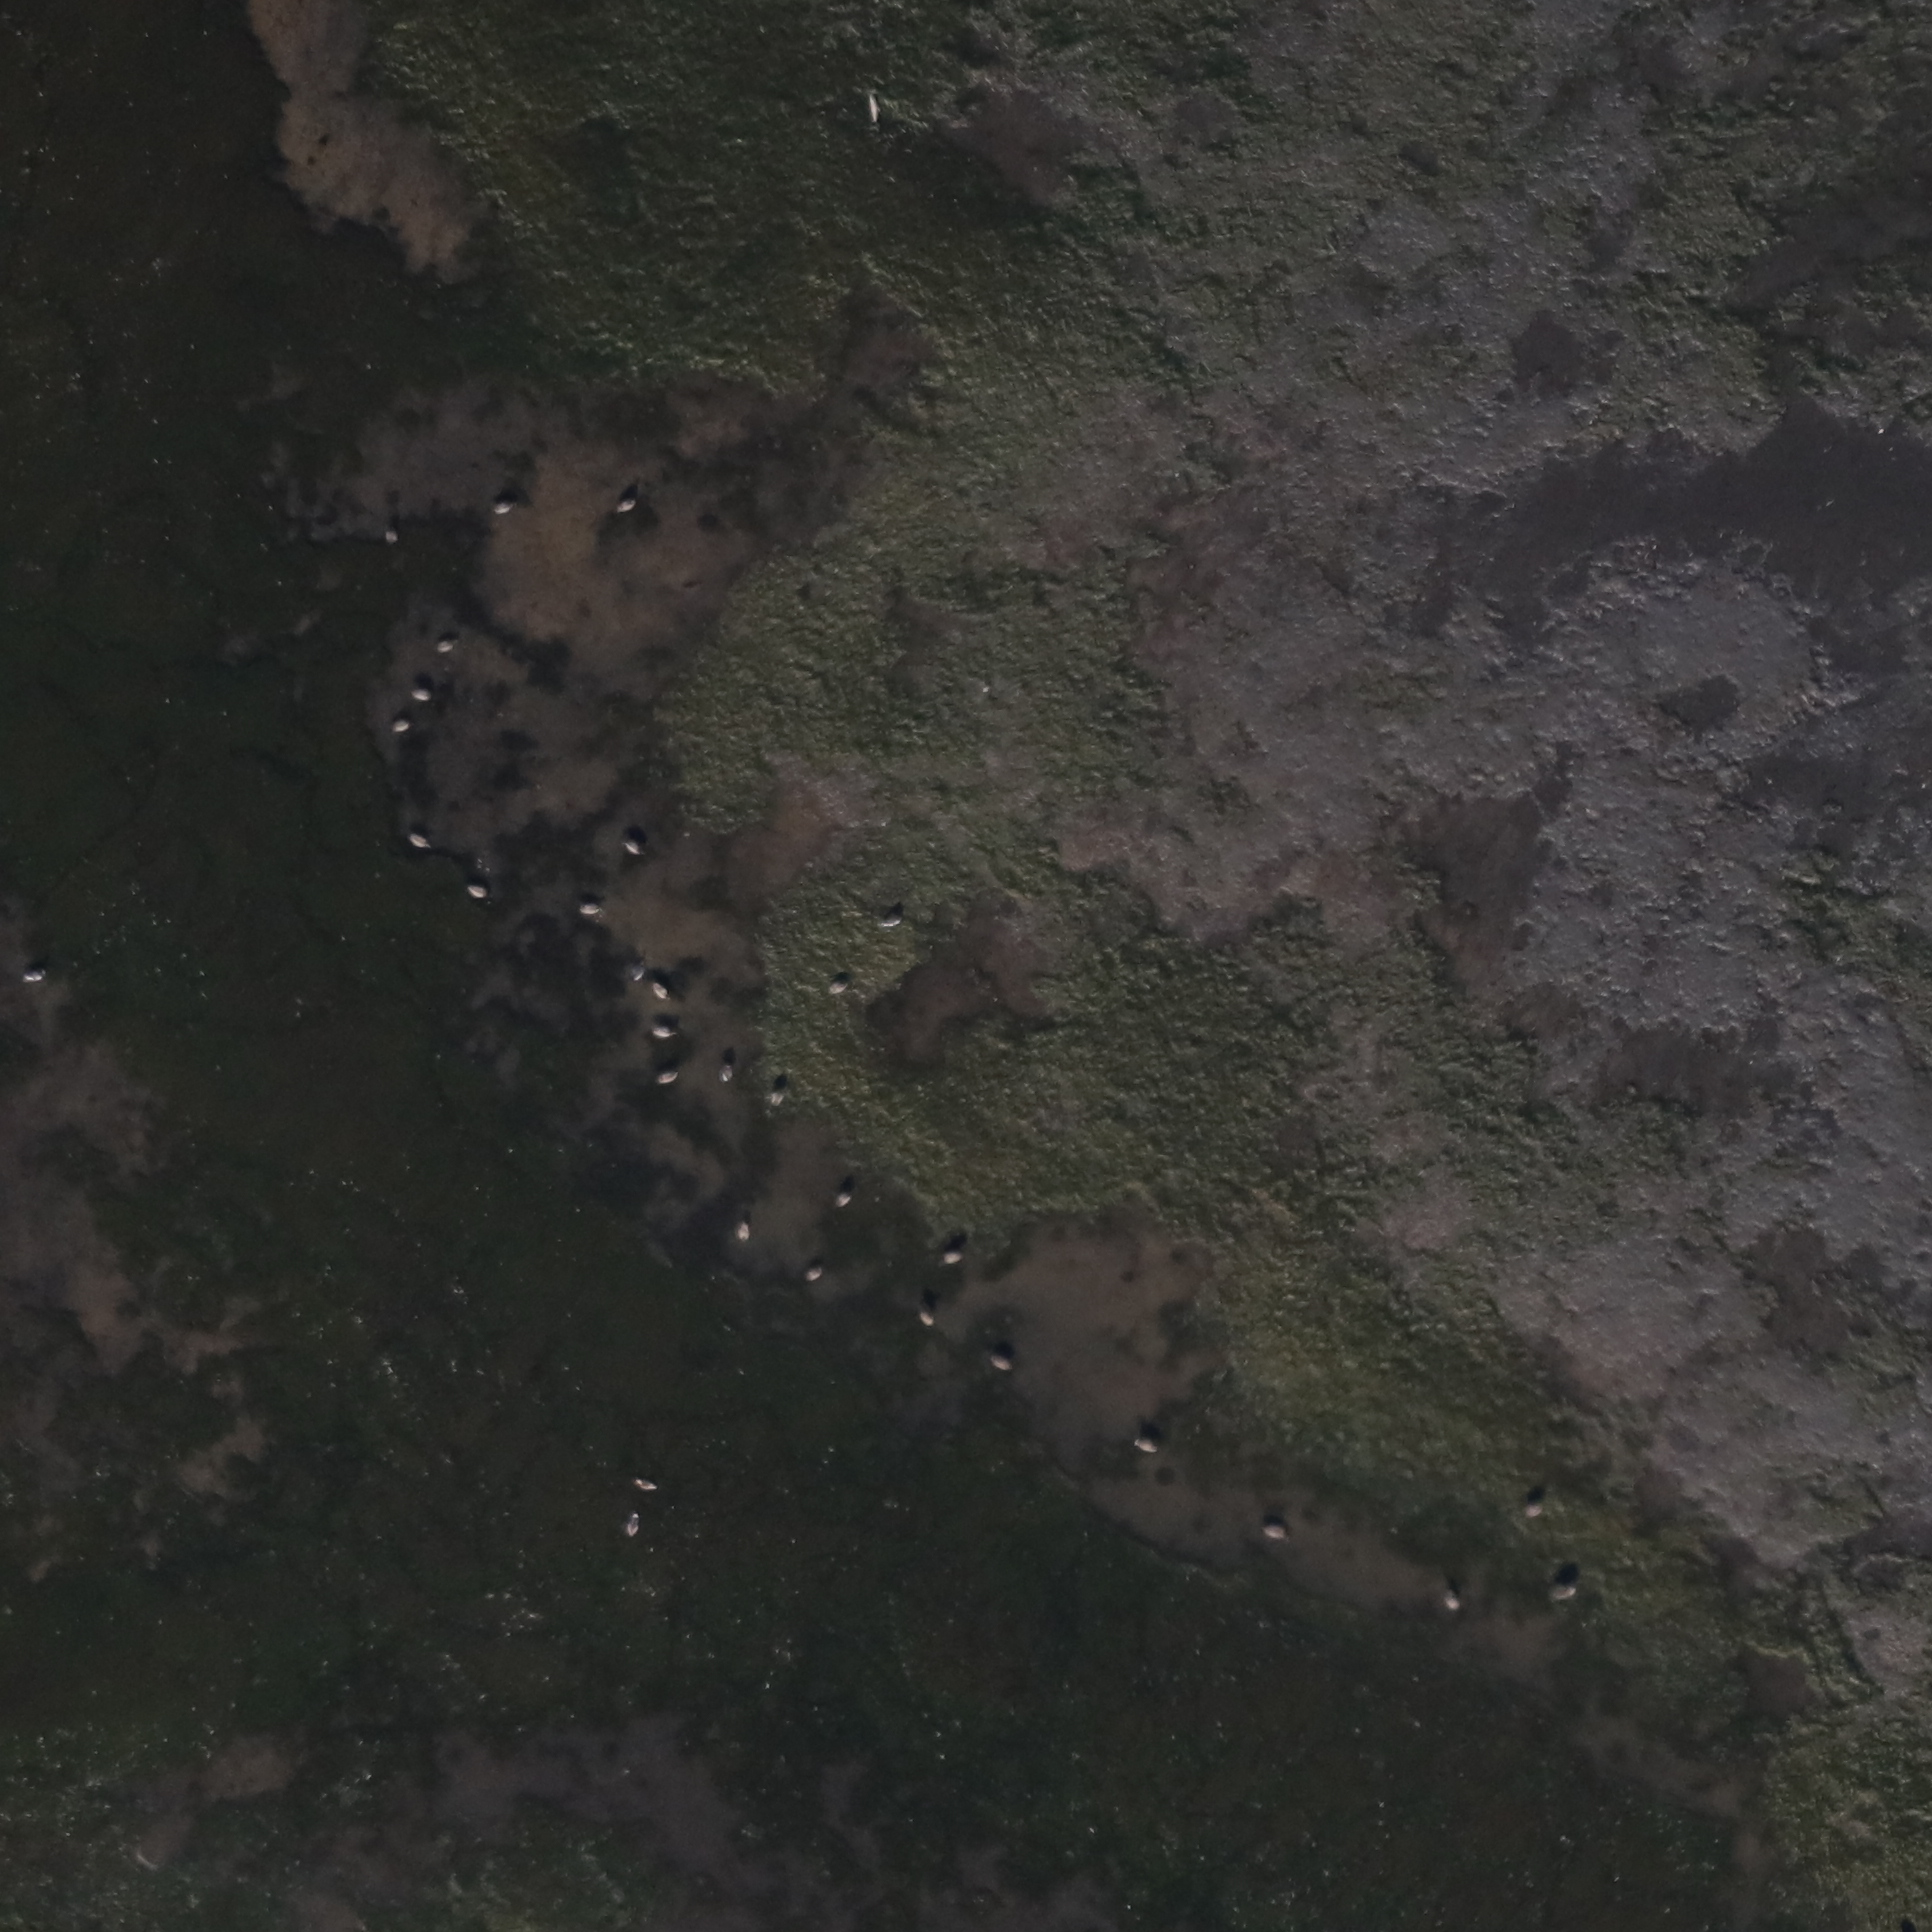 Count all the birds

32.